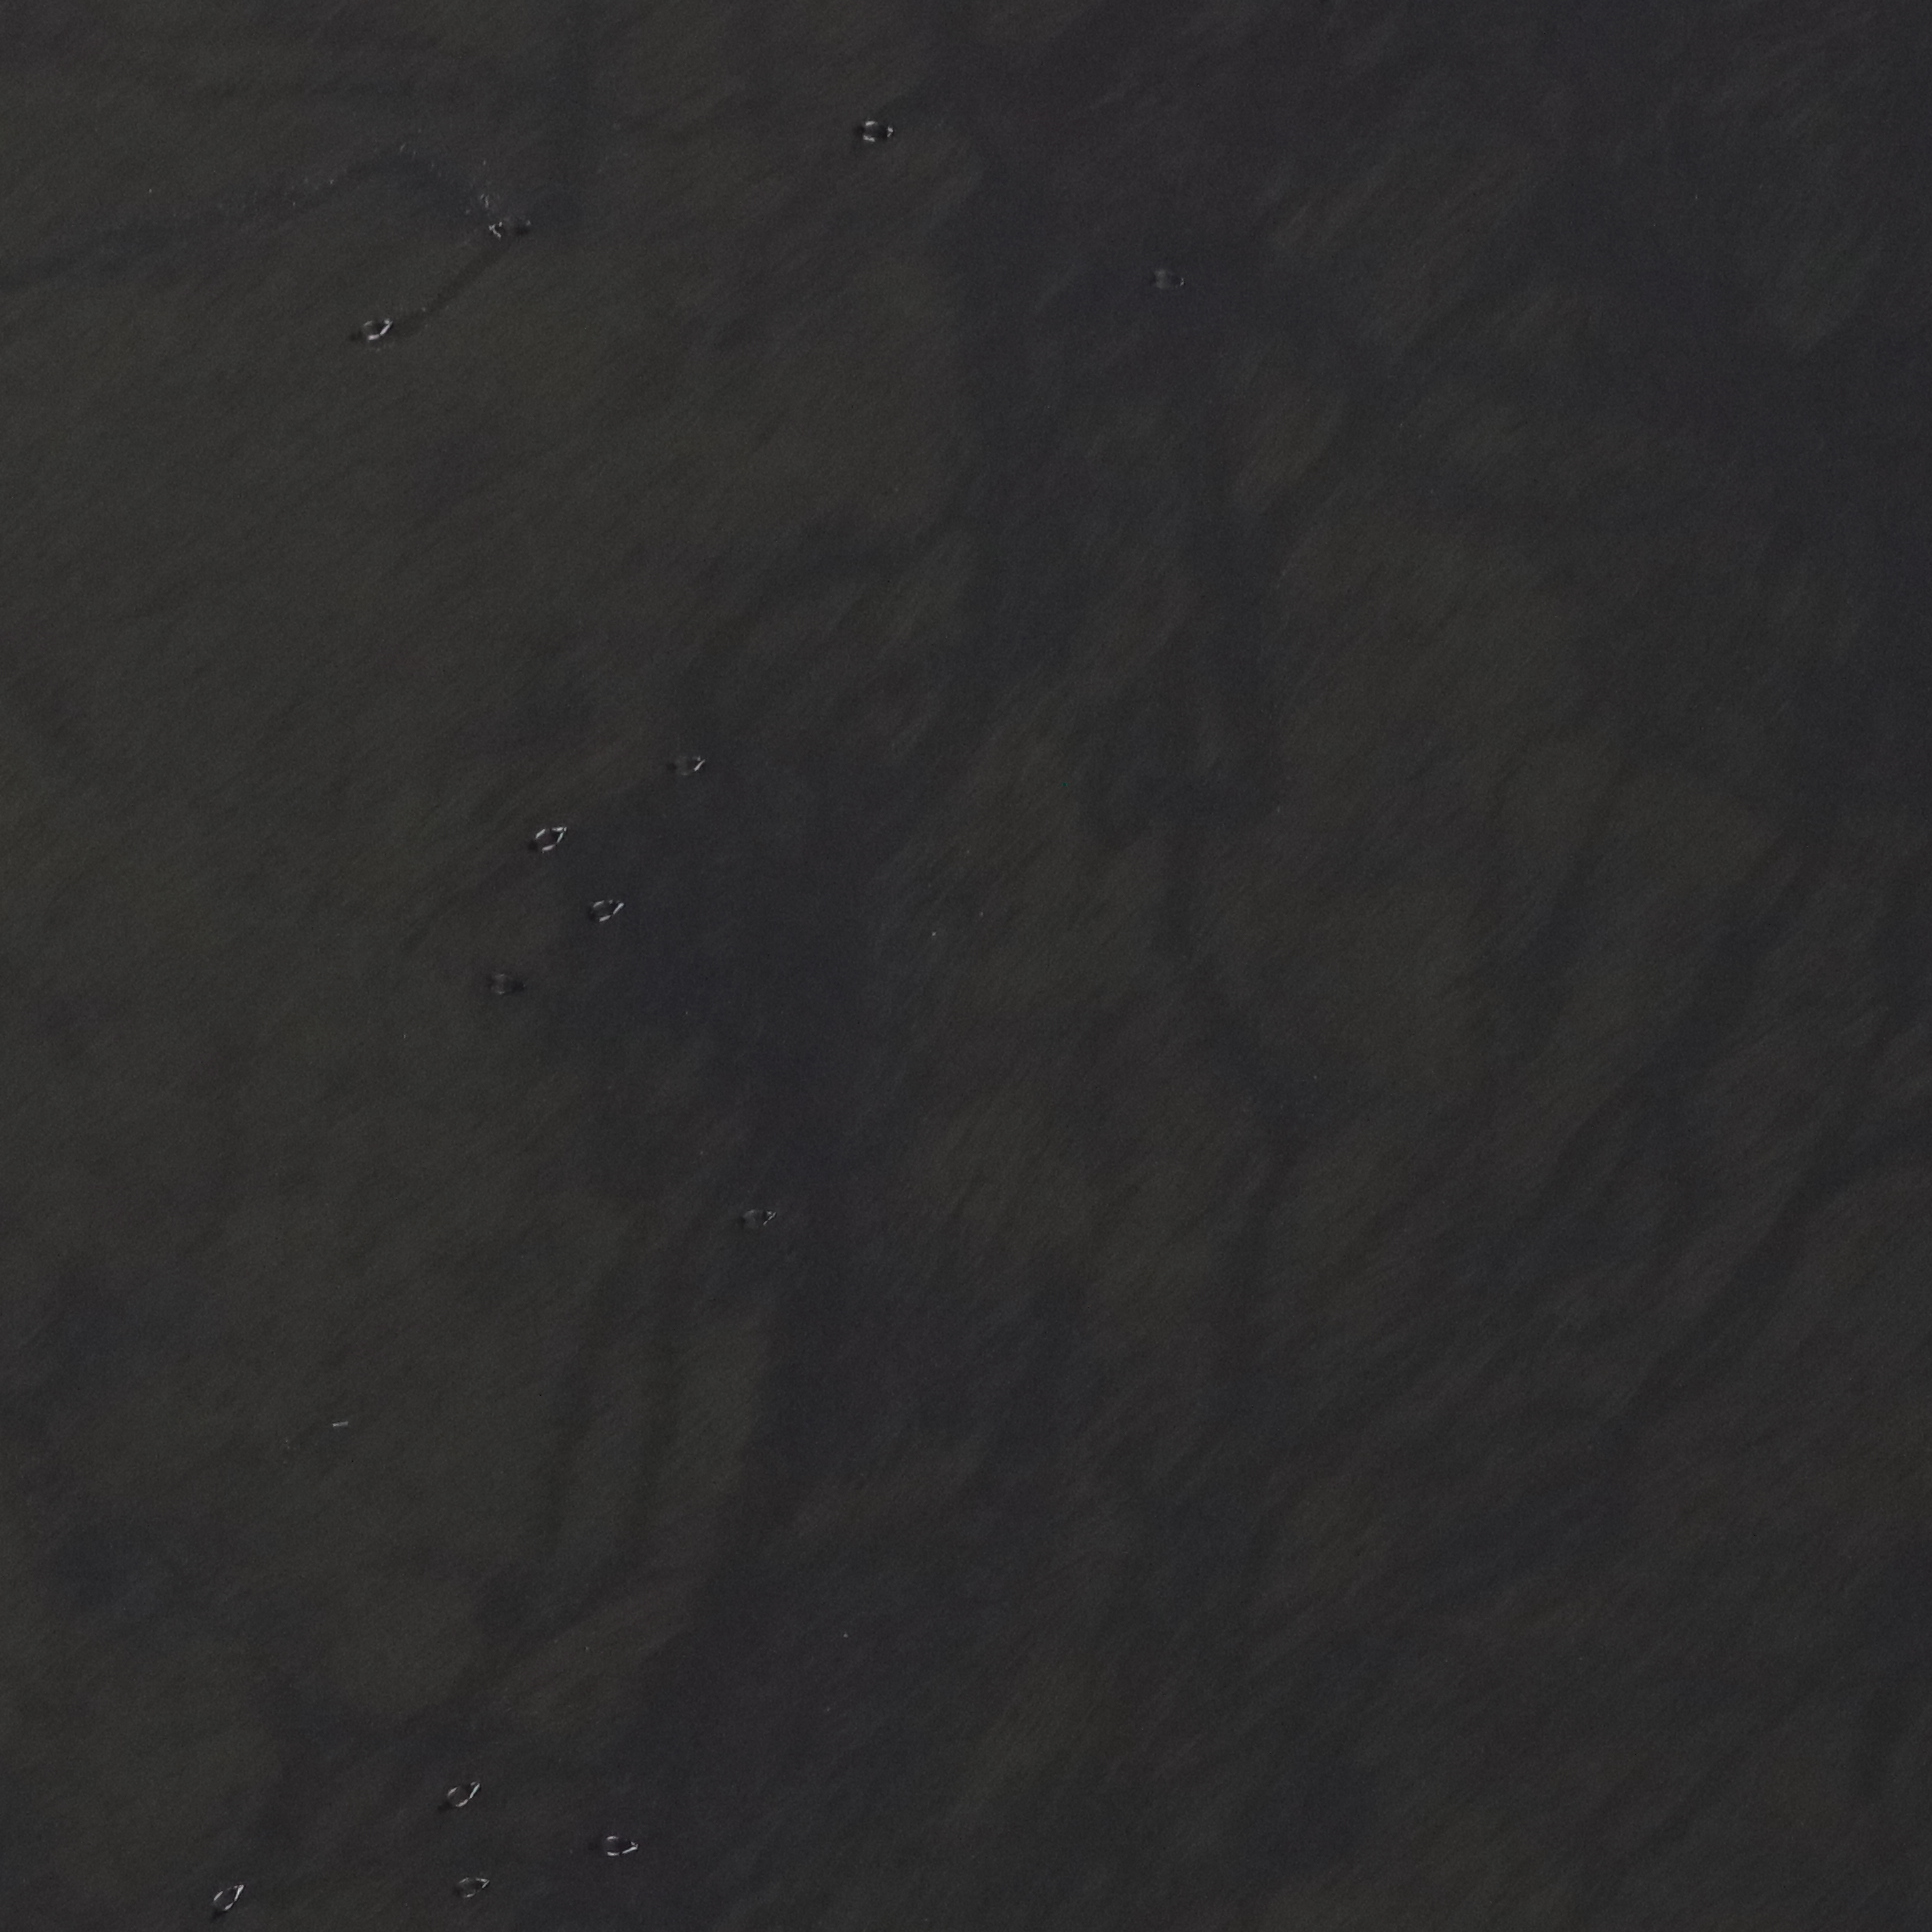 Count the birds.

13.